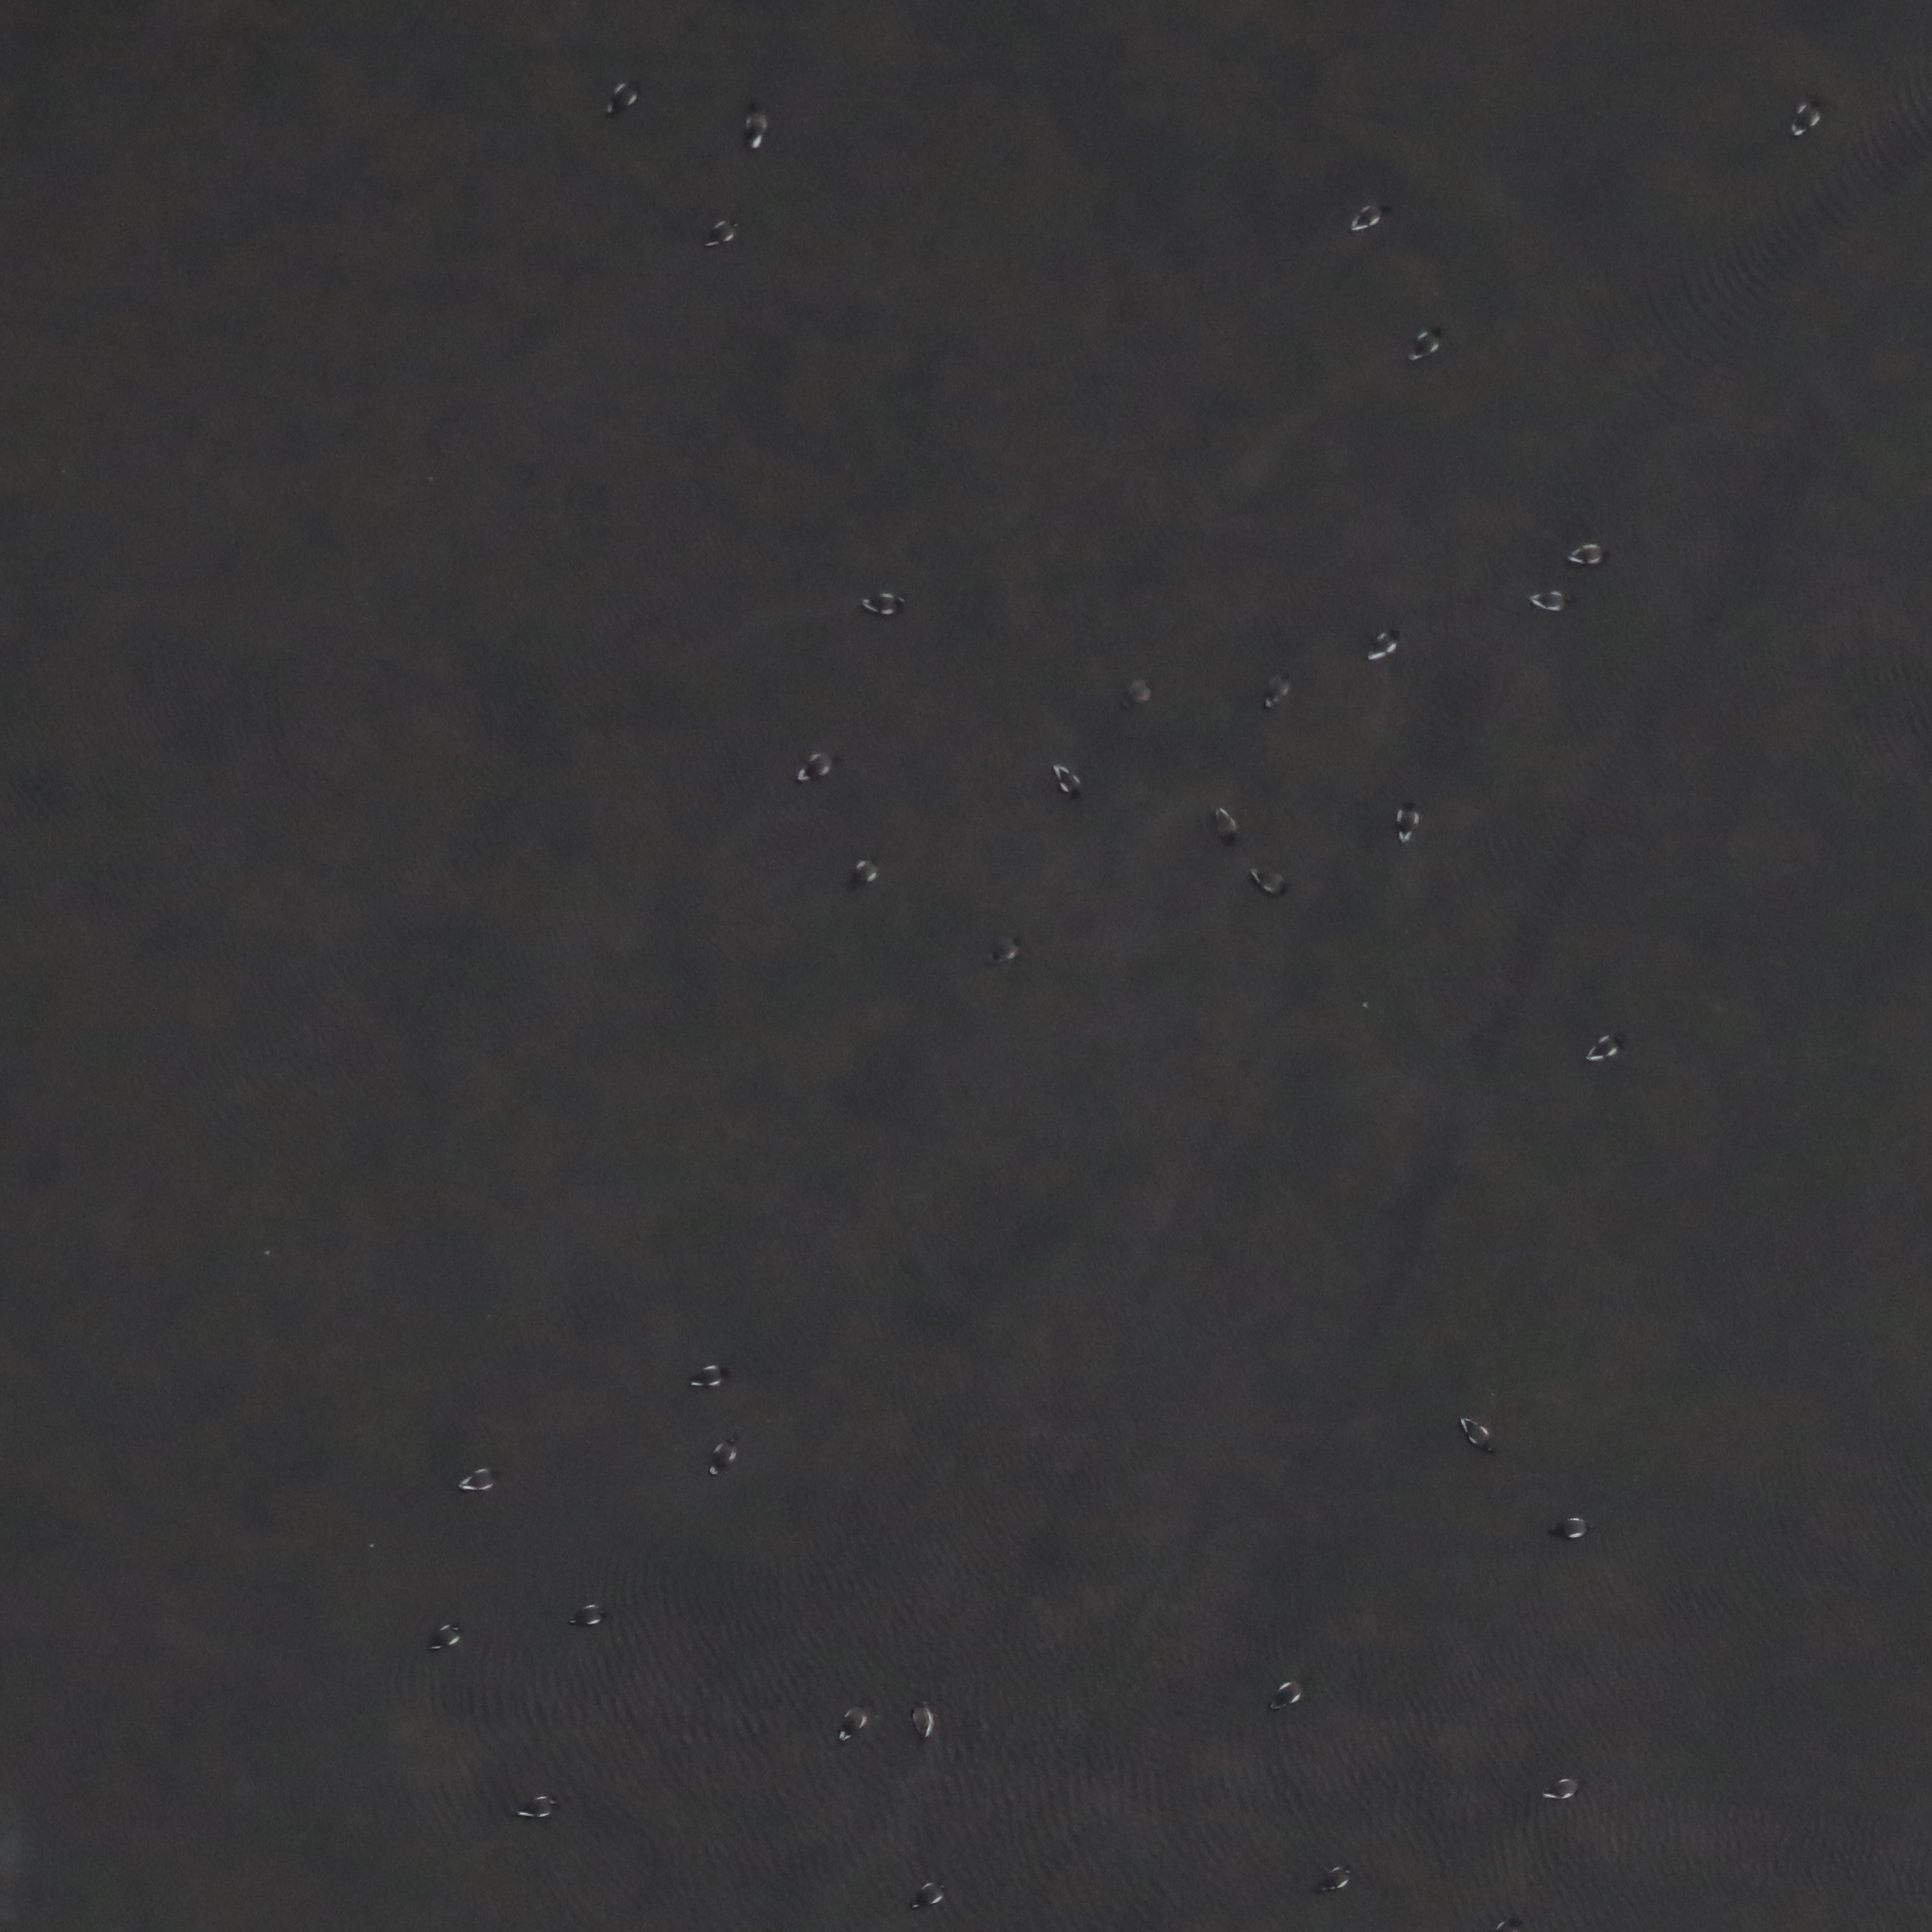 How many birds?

34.